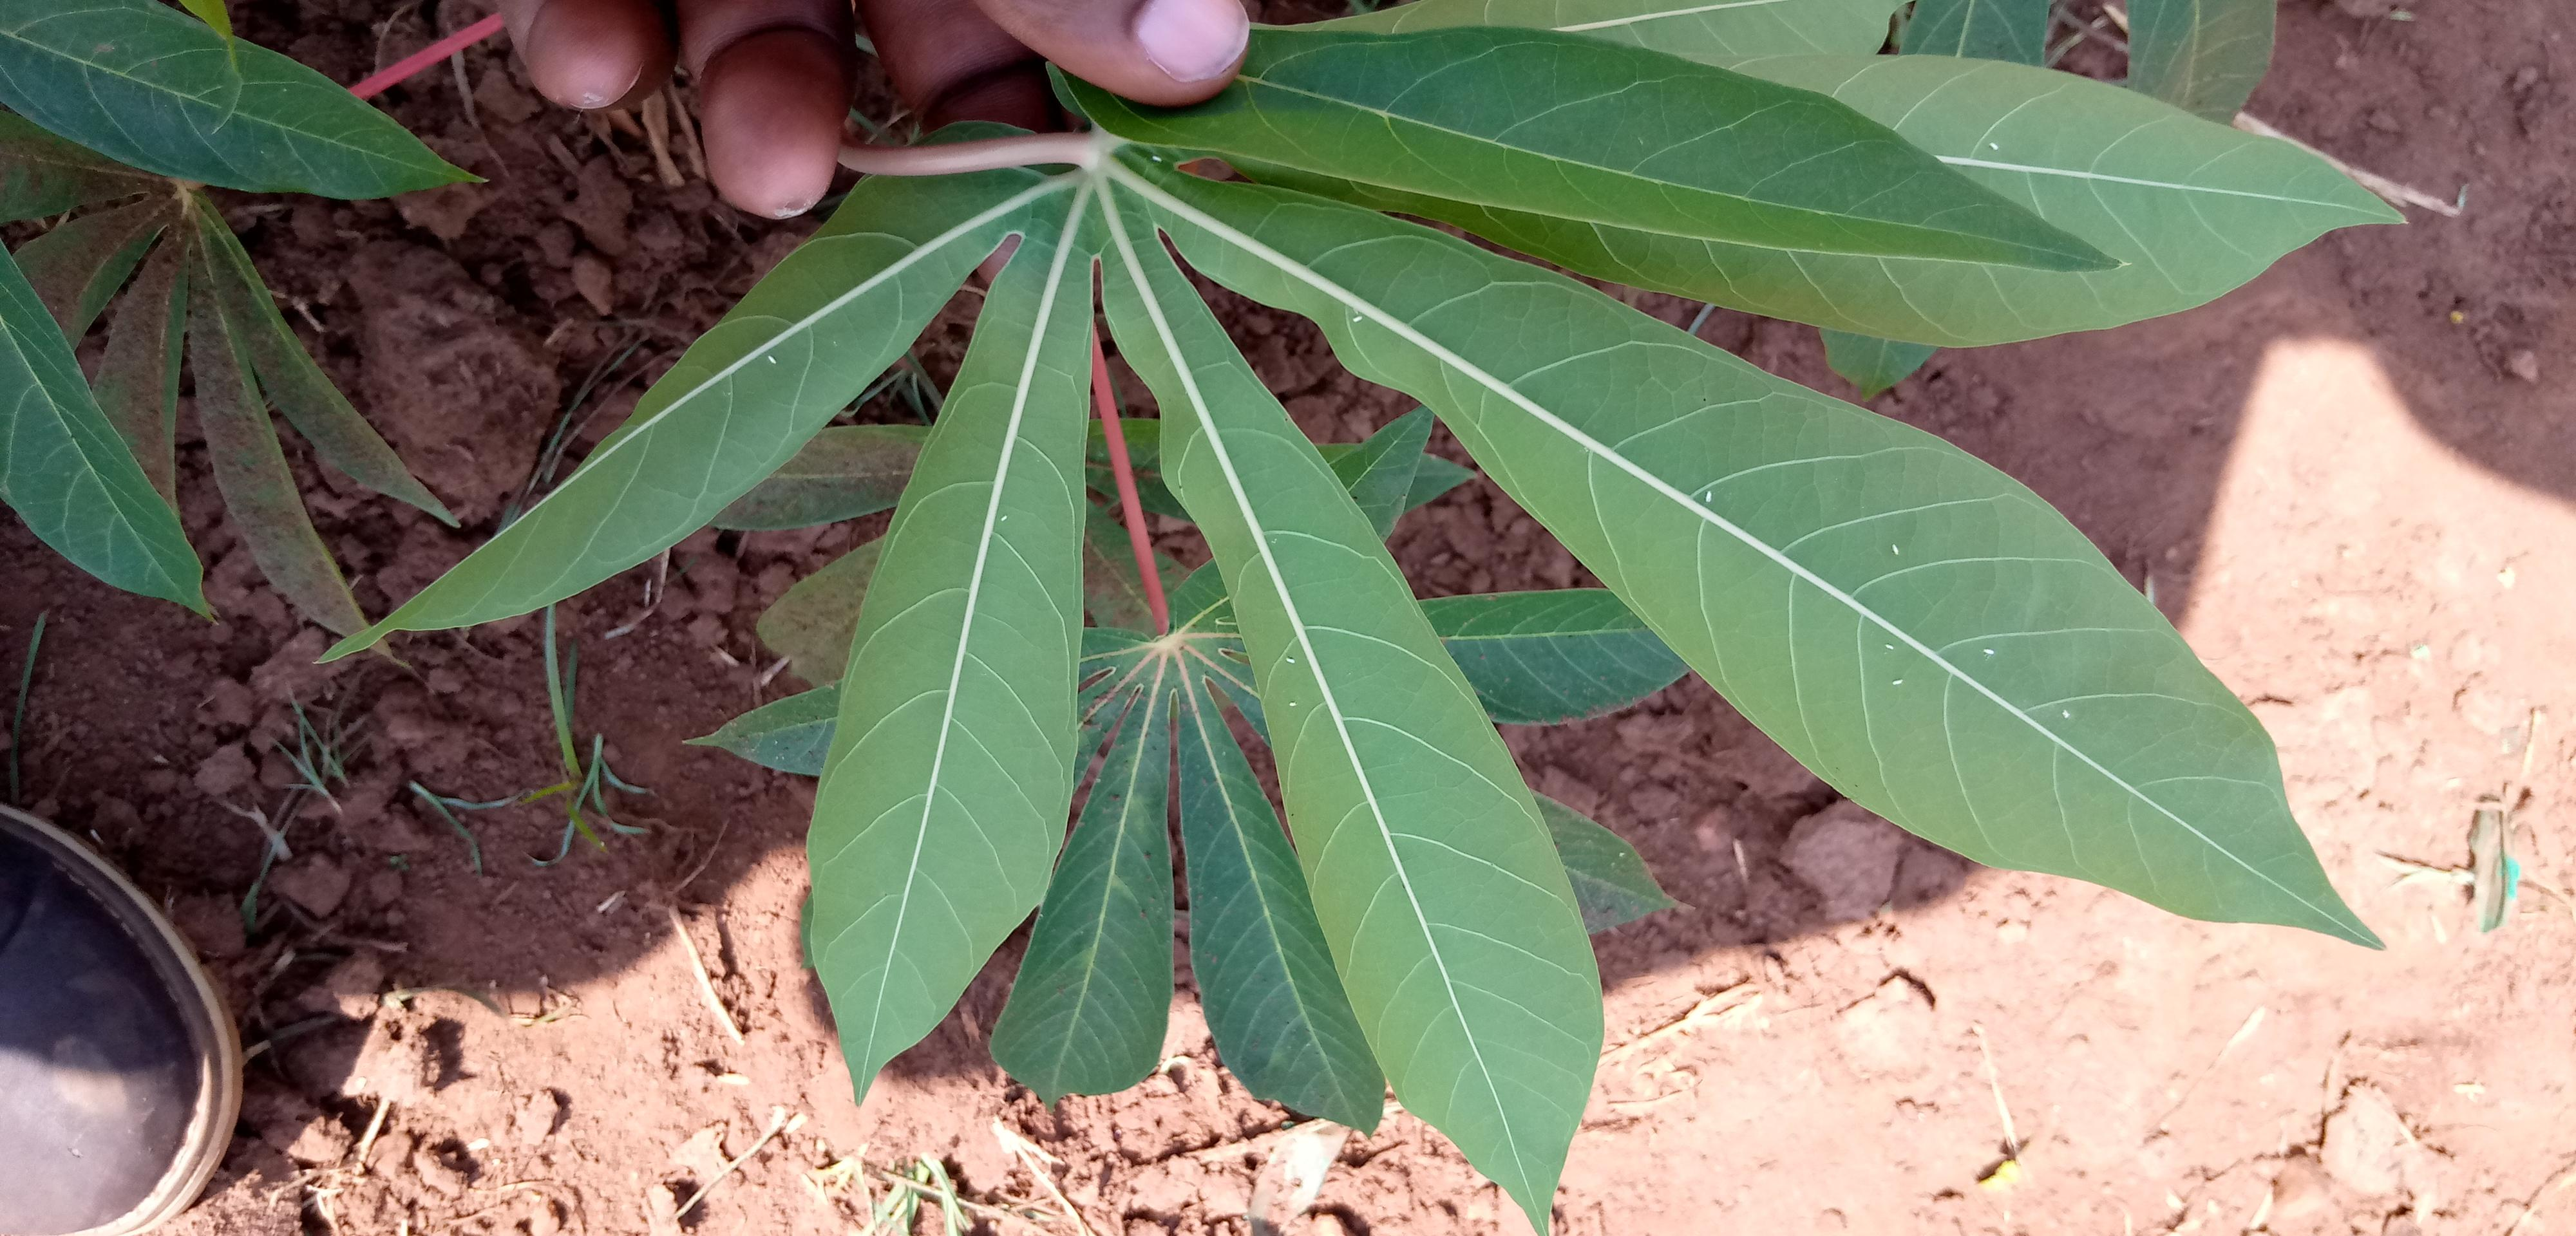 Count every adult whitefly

10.